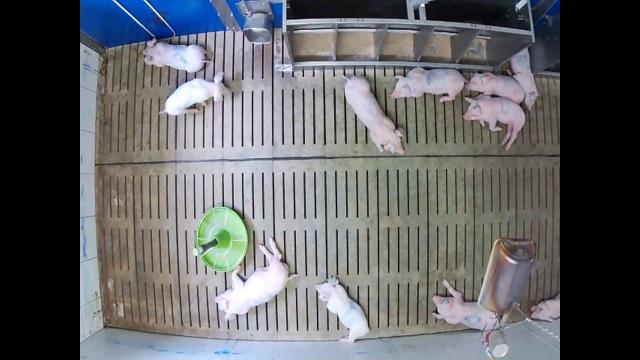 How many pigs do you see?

11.